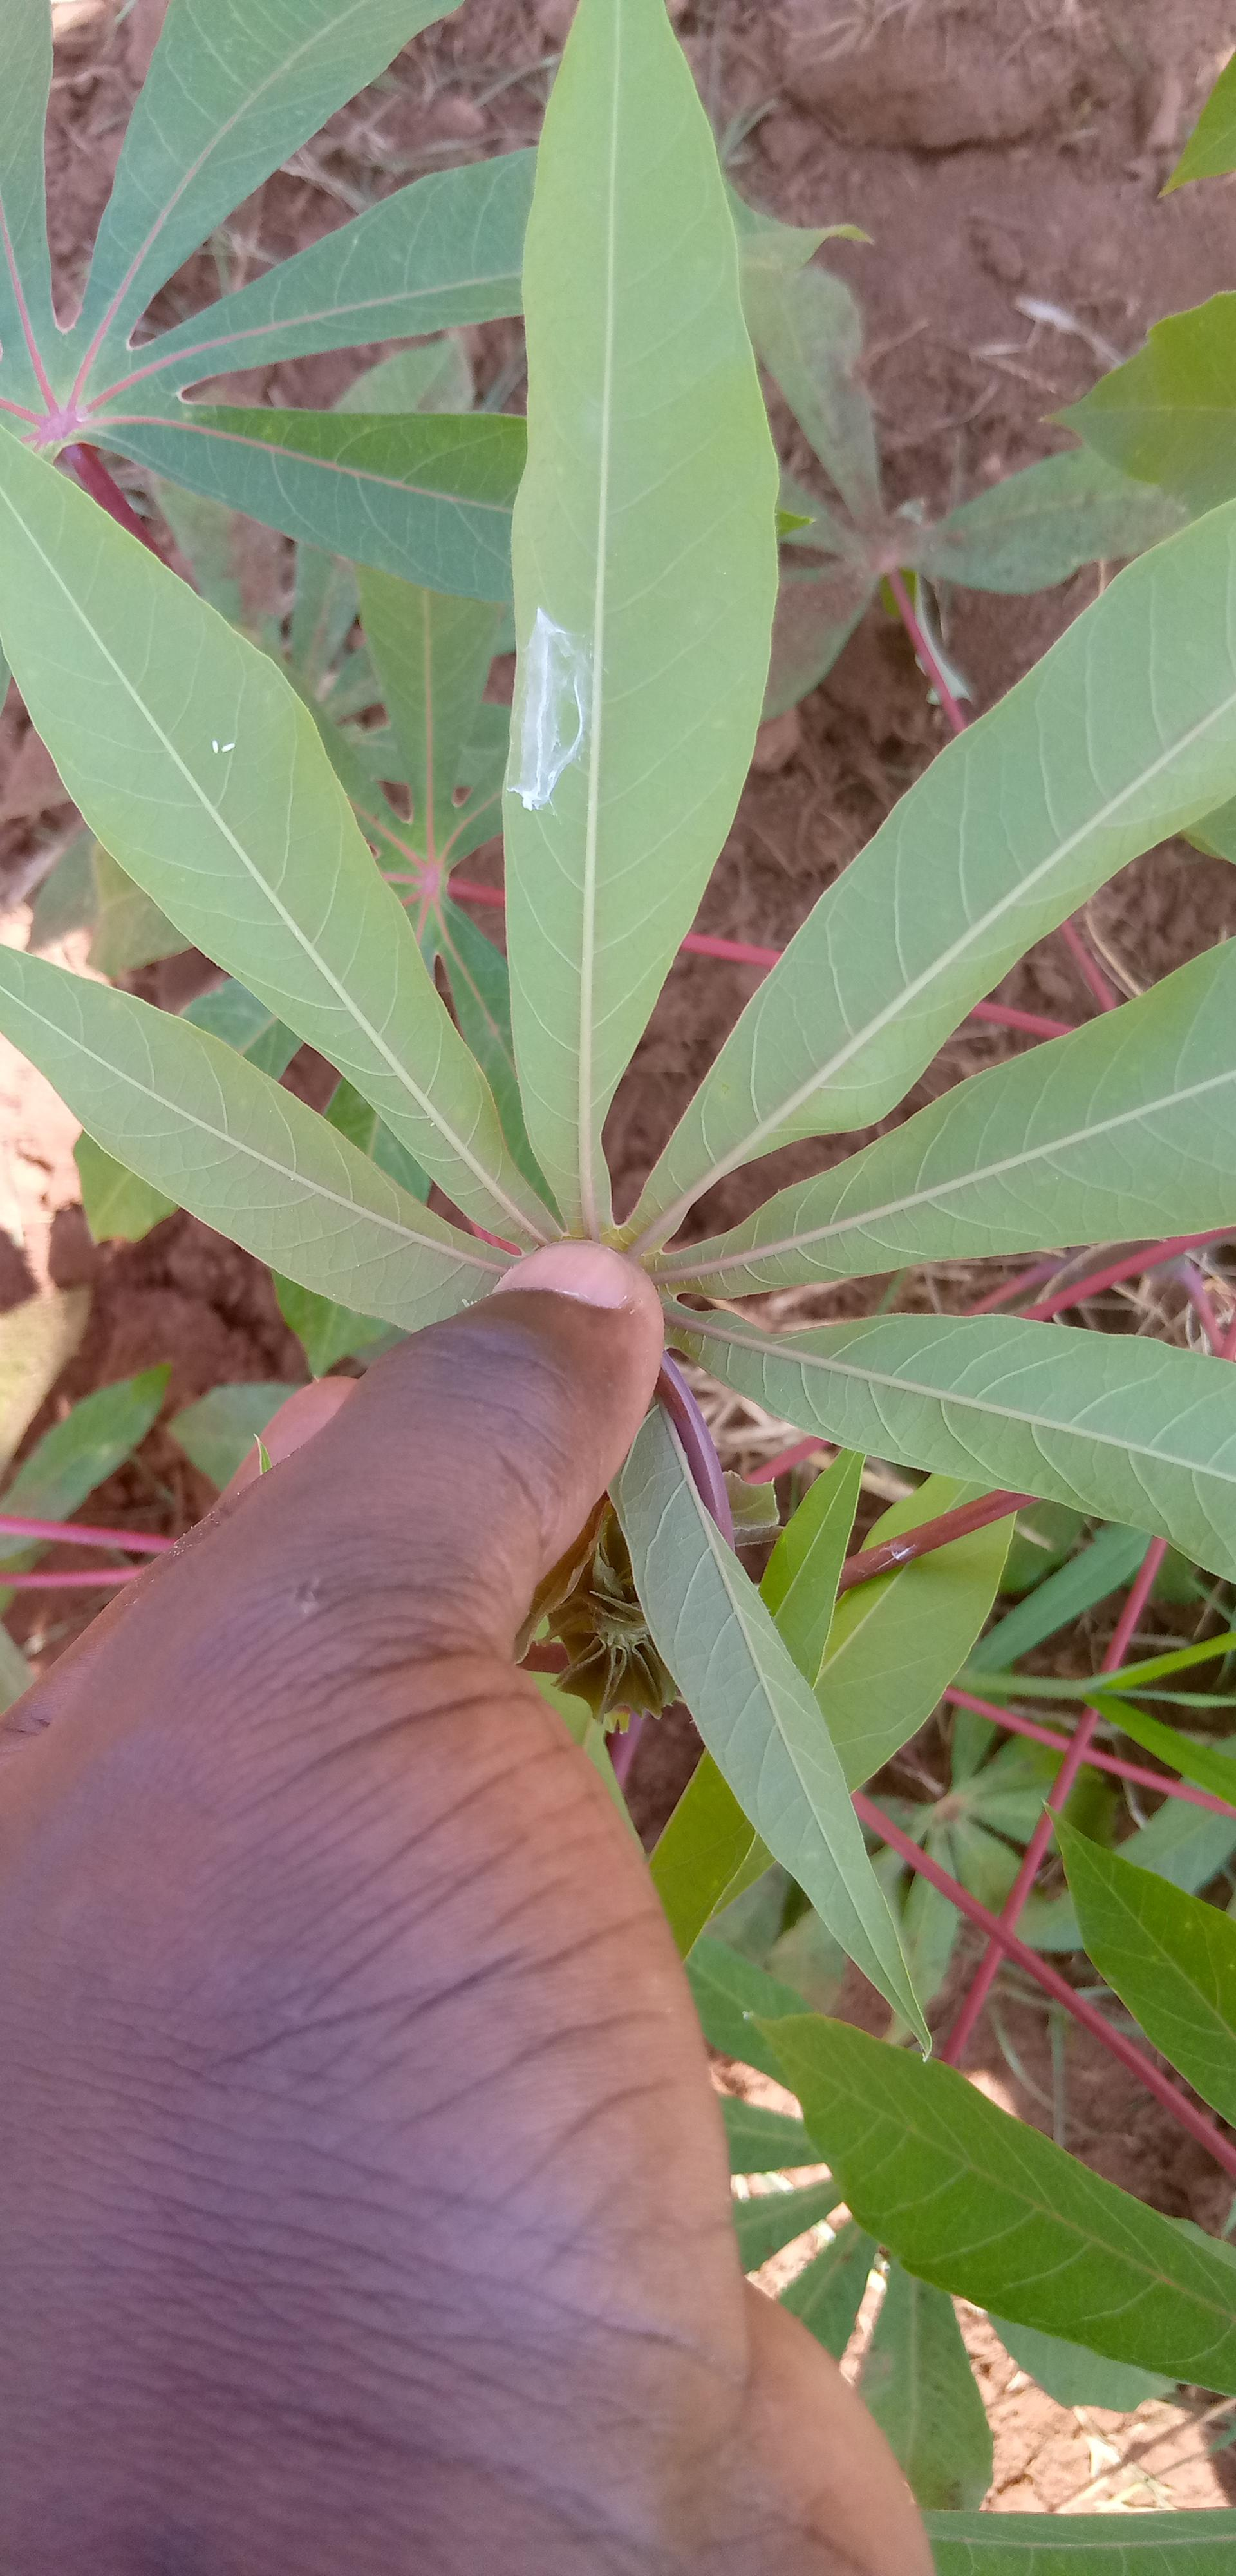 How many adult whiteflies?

3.